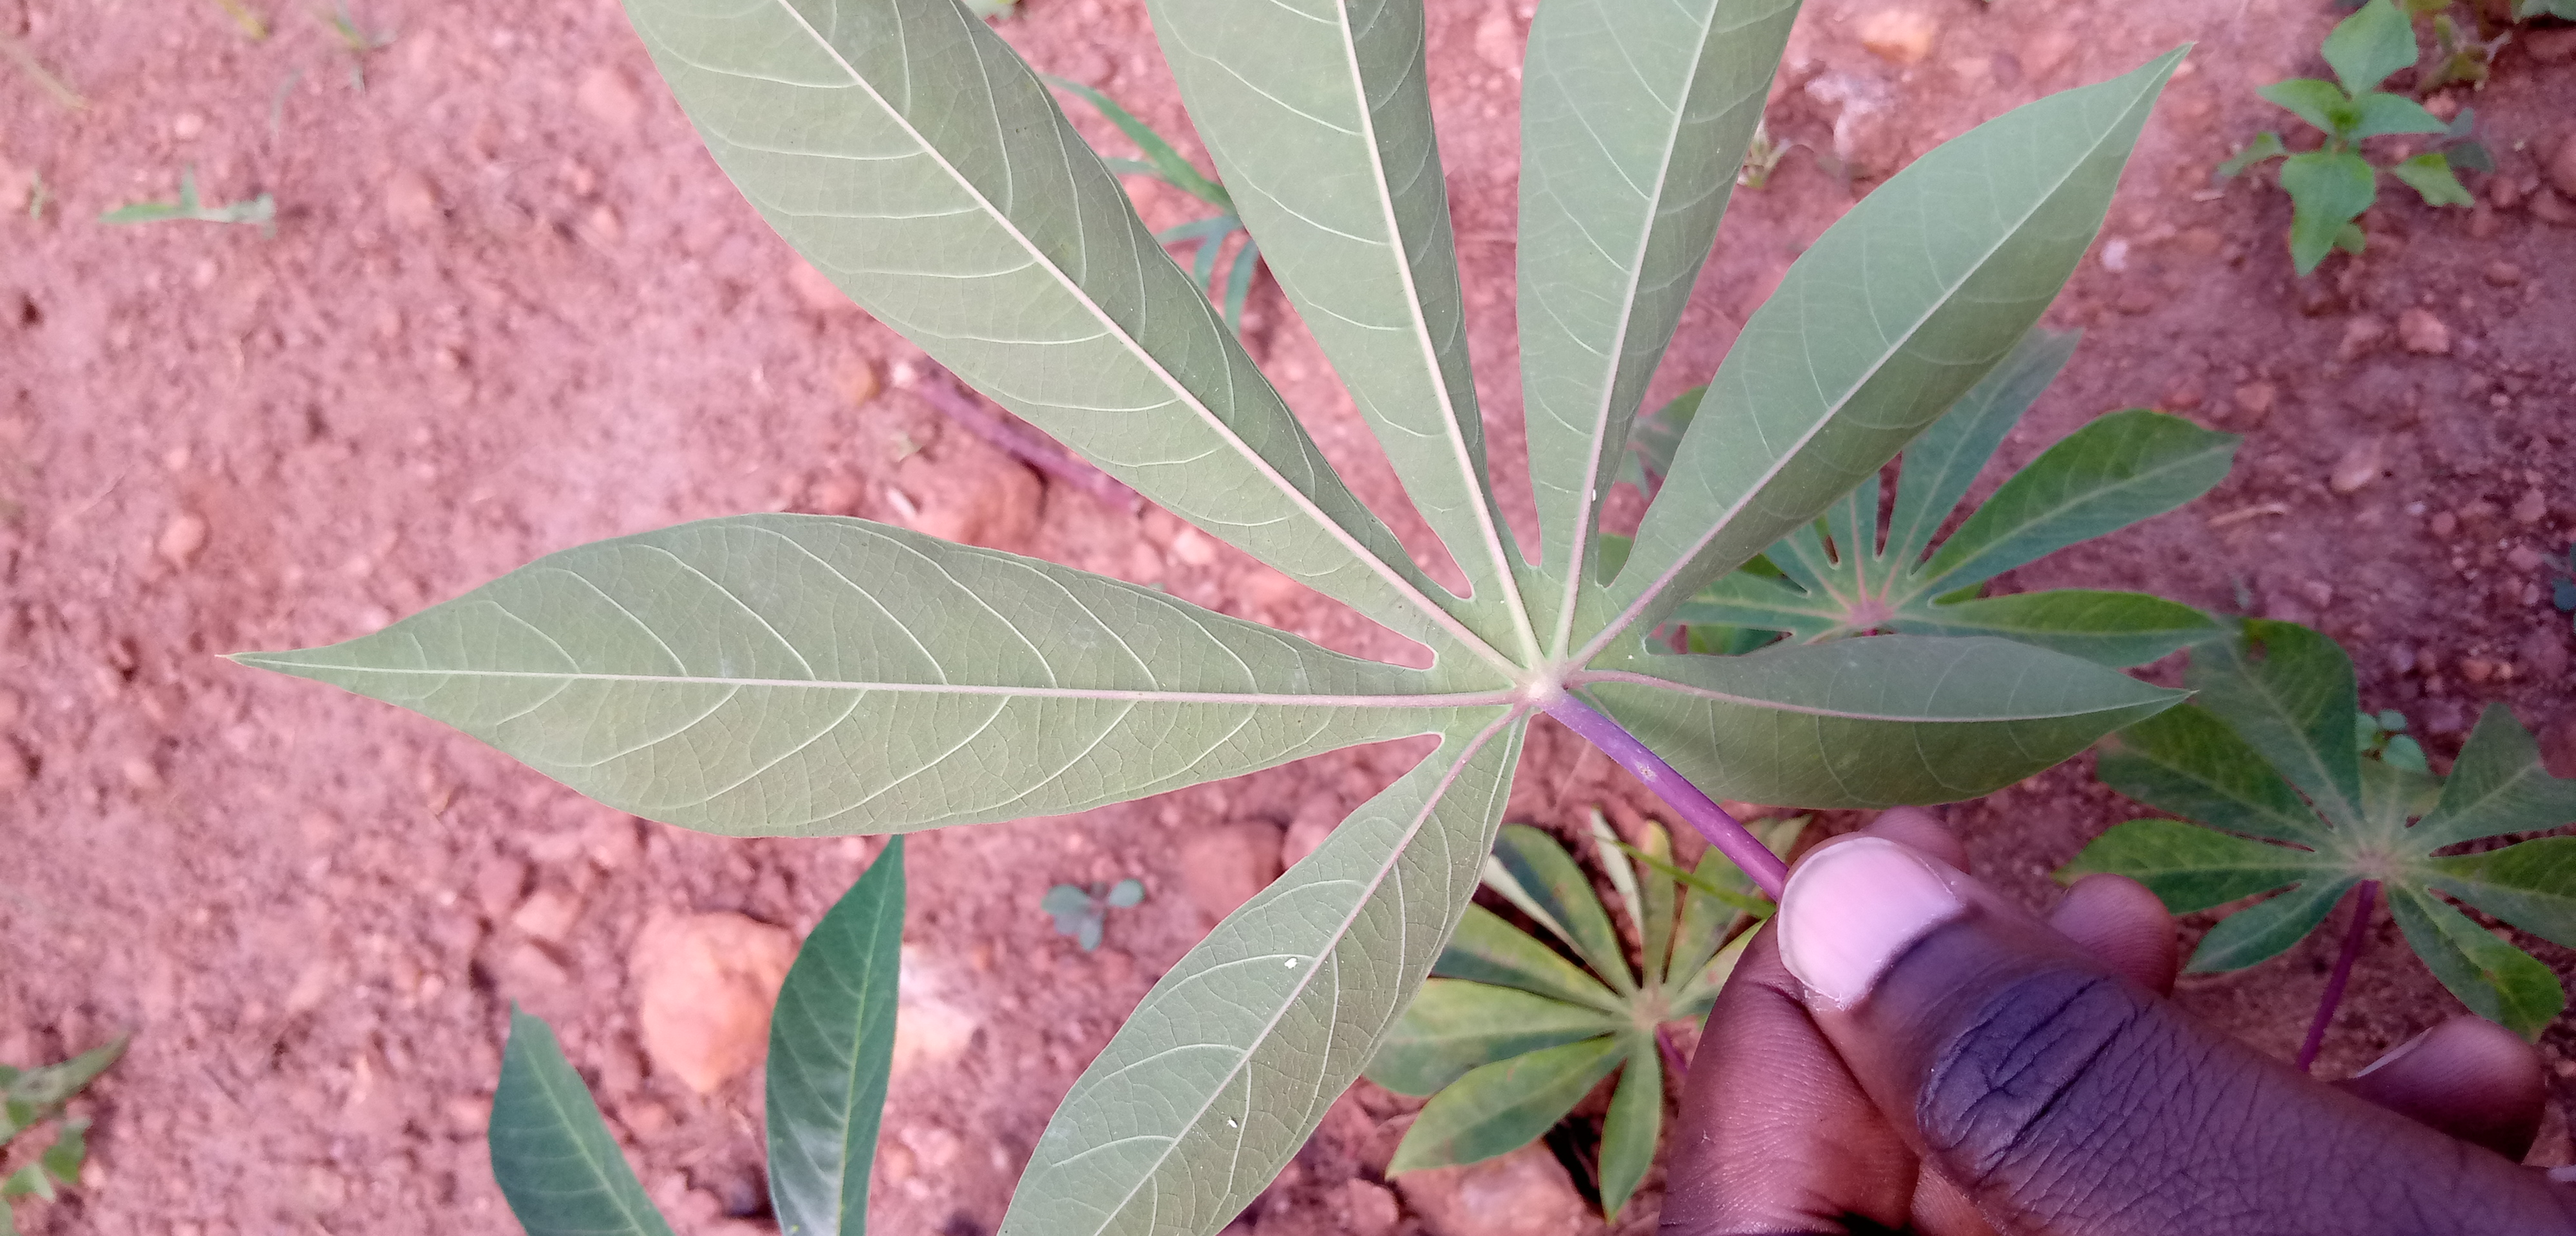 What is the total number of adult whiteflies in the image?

4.